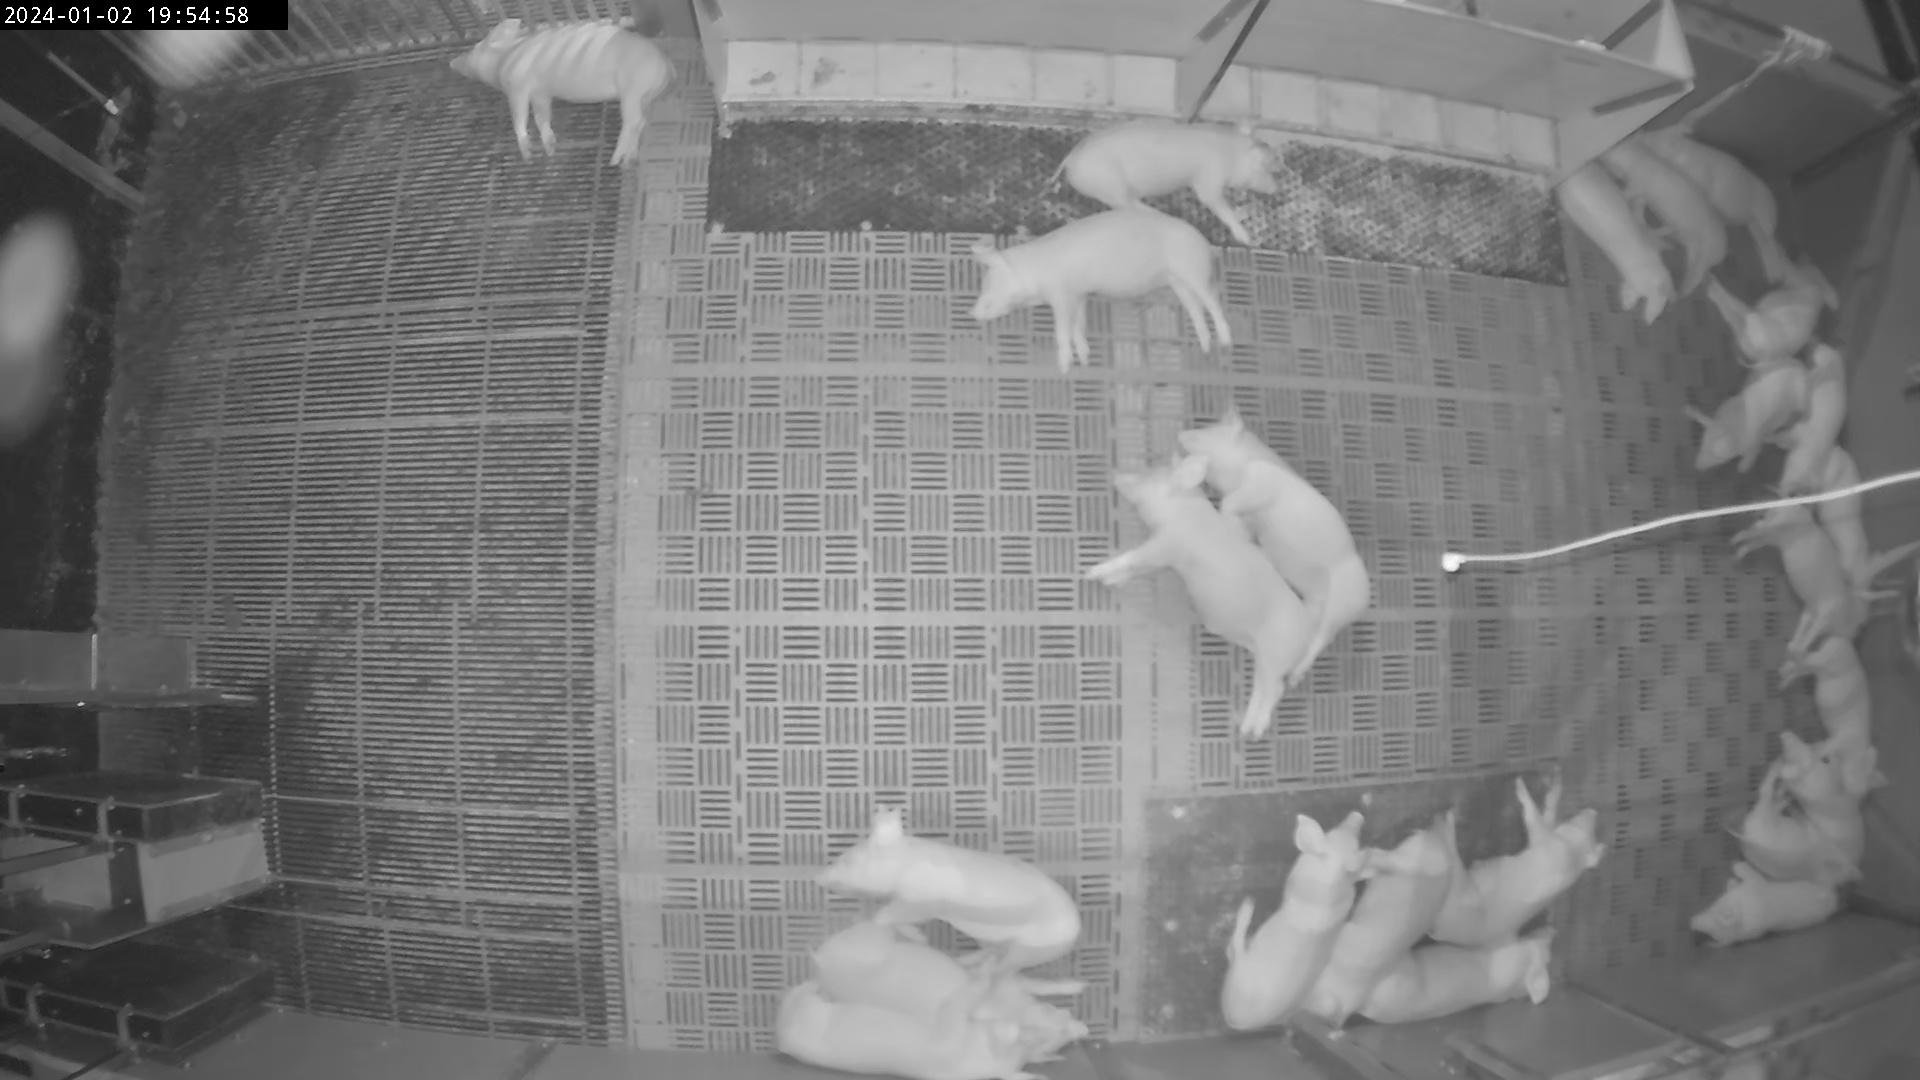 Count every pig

24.